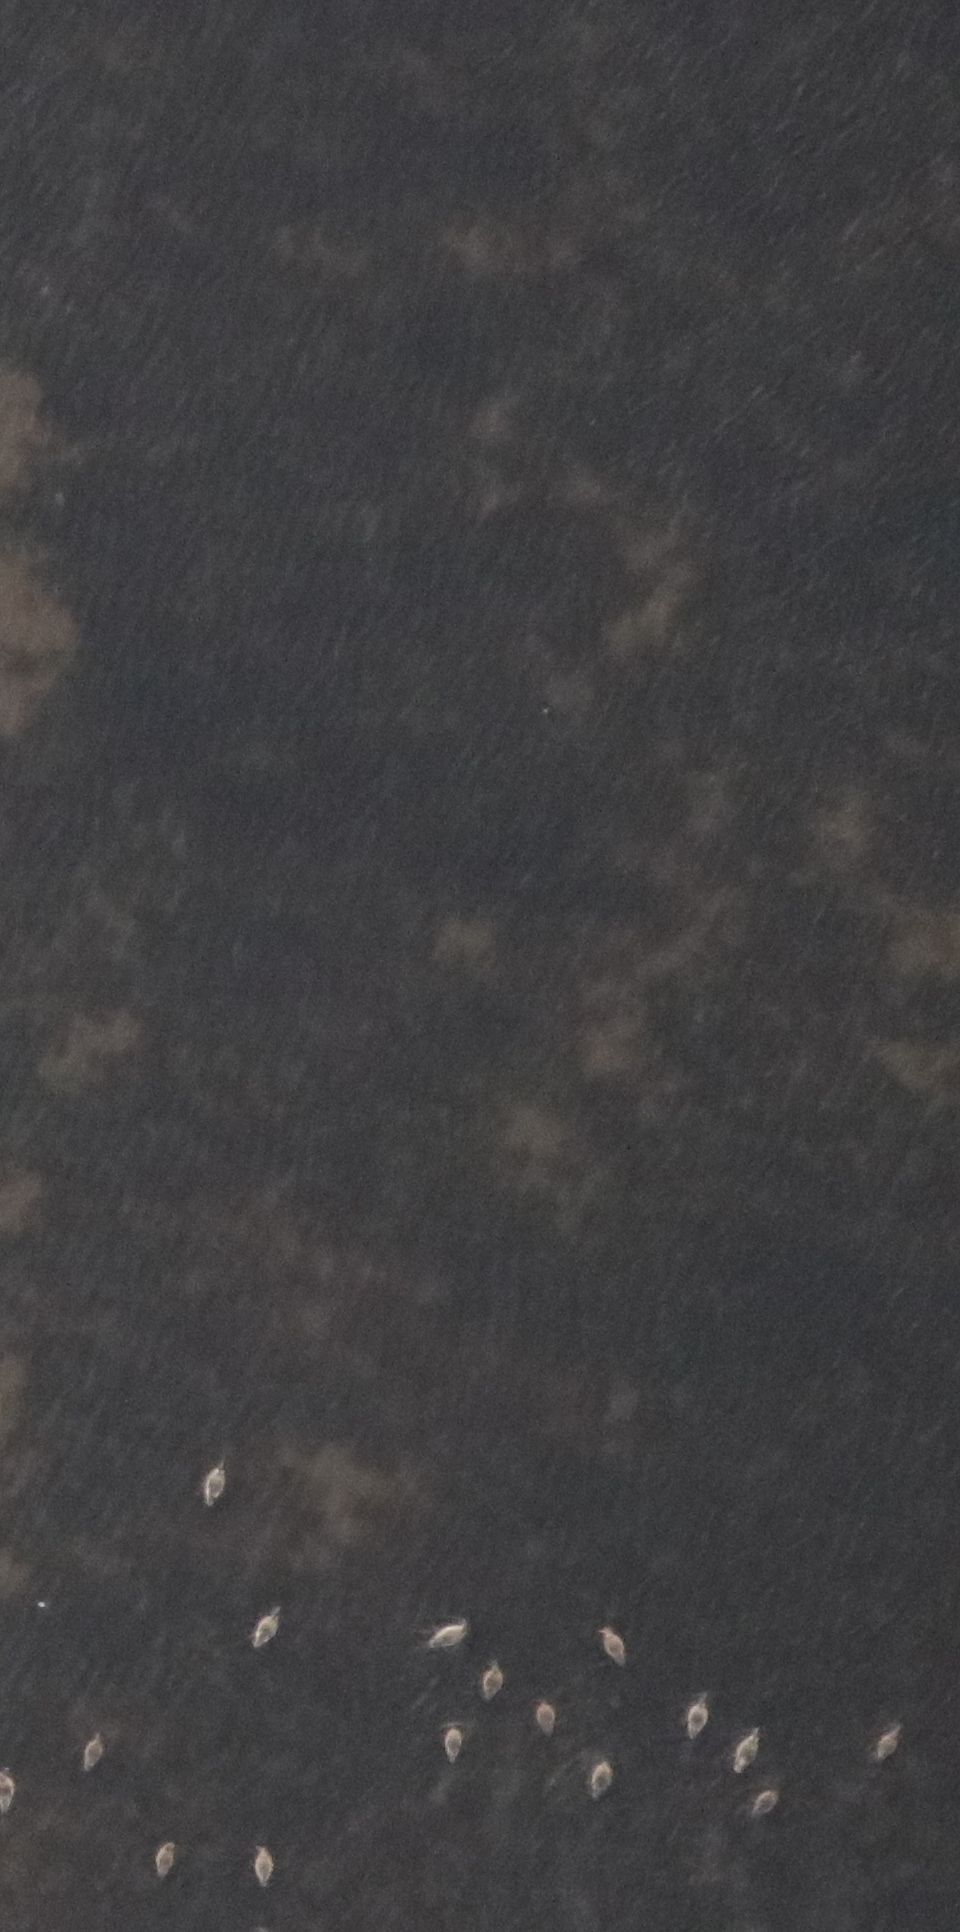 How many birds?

15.